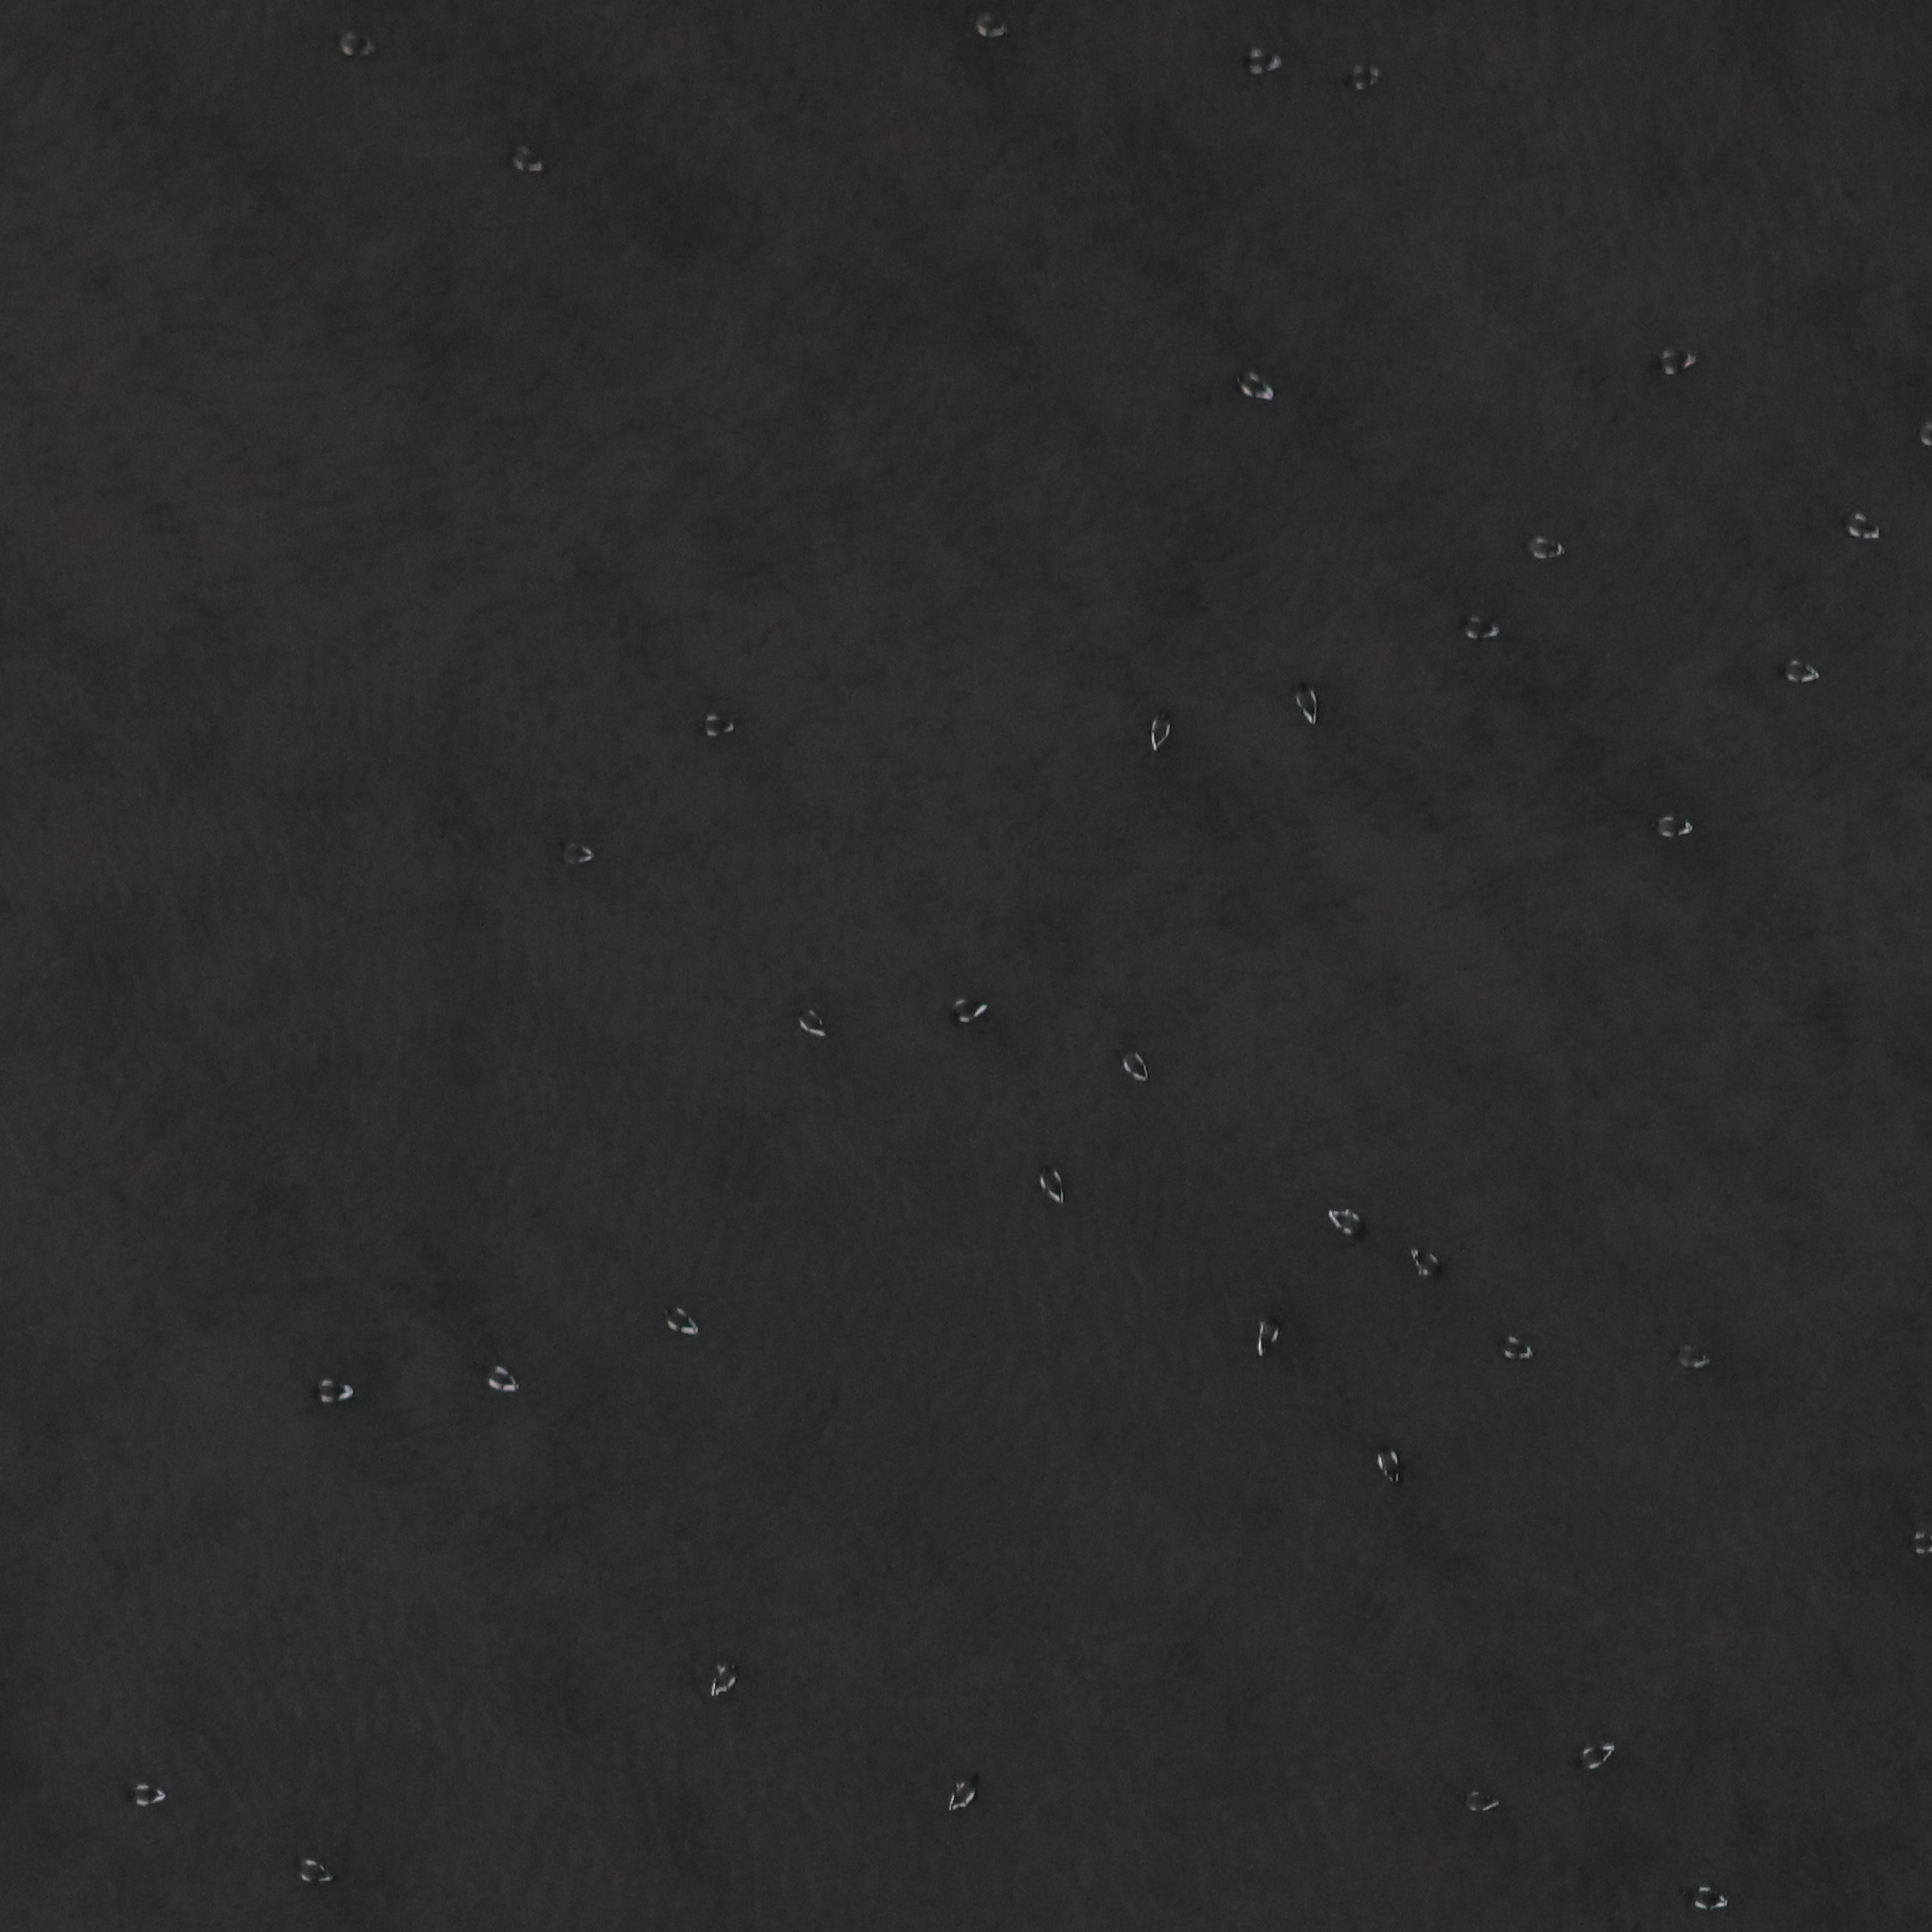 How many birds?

38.